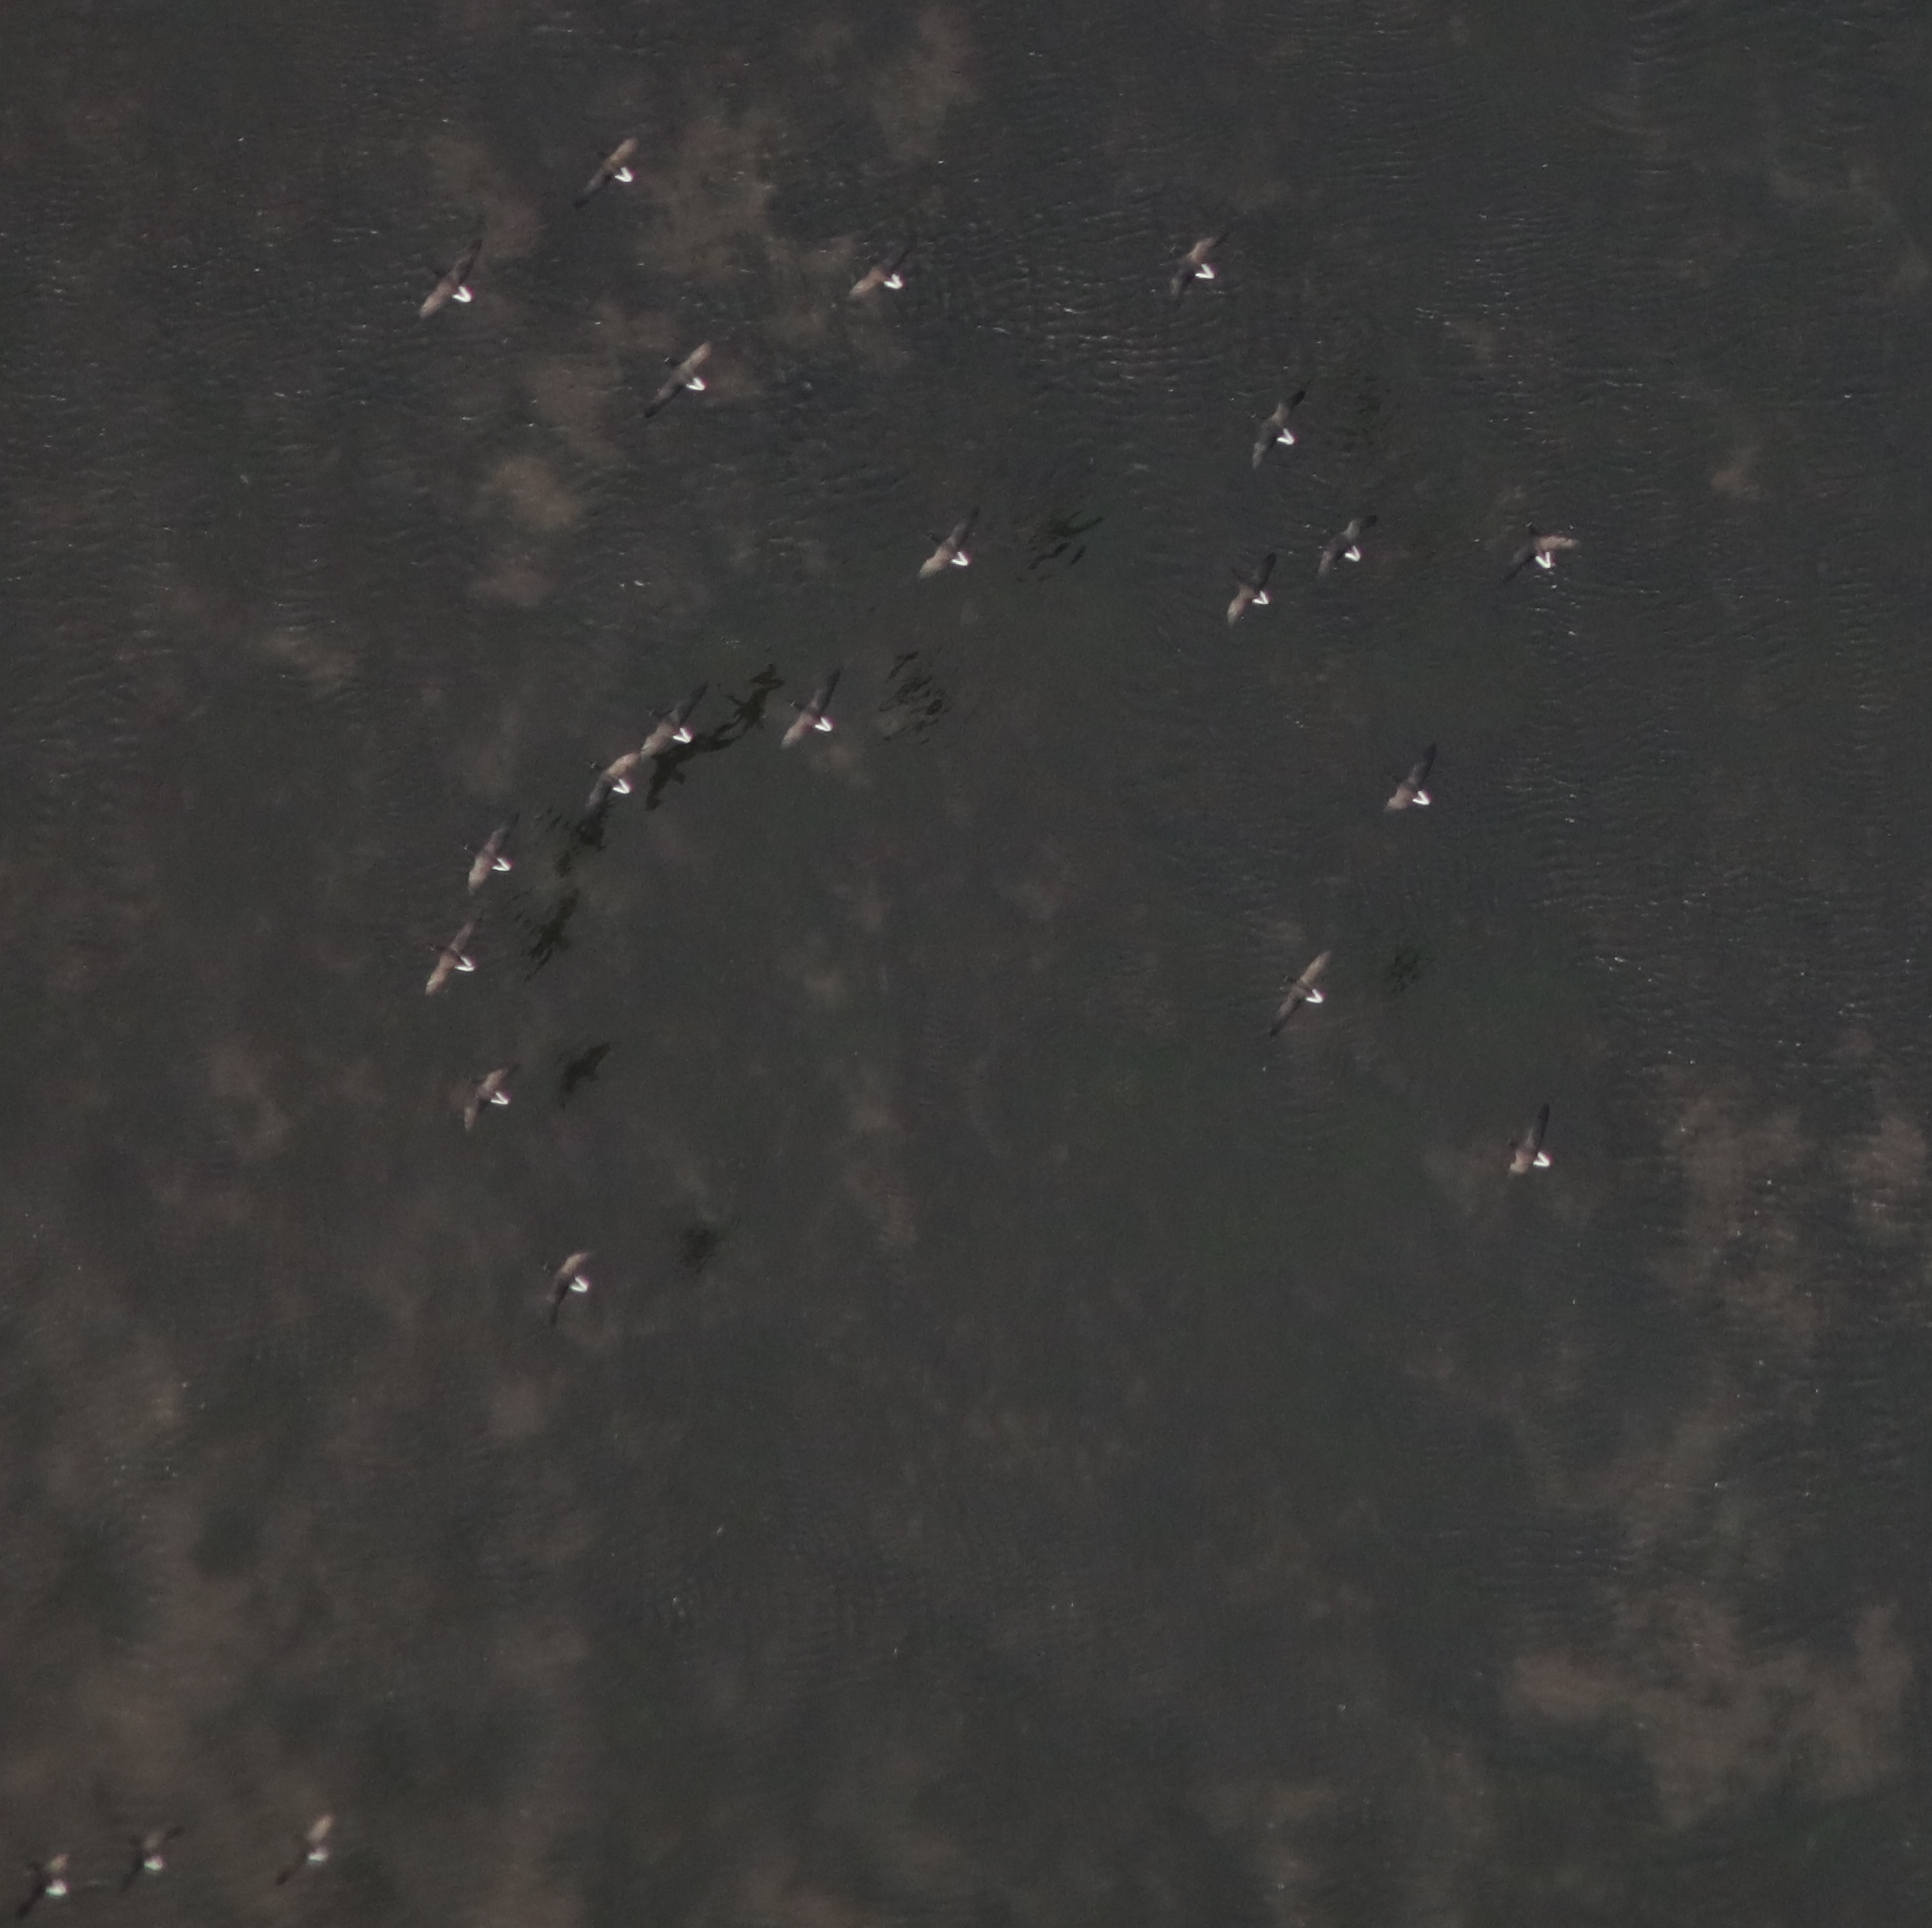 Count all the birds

23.